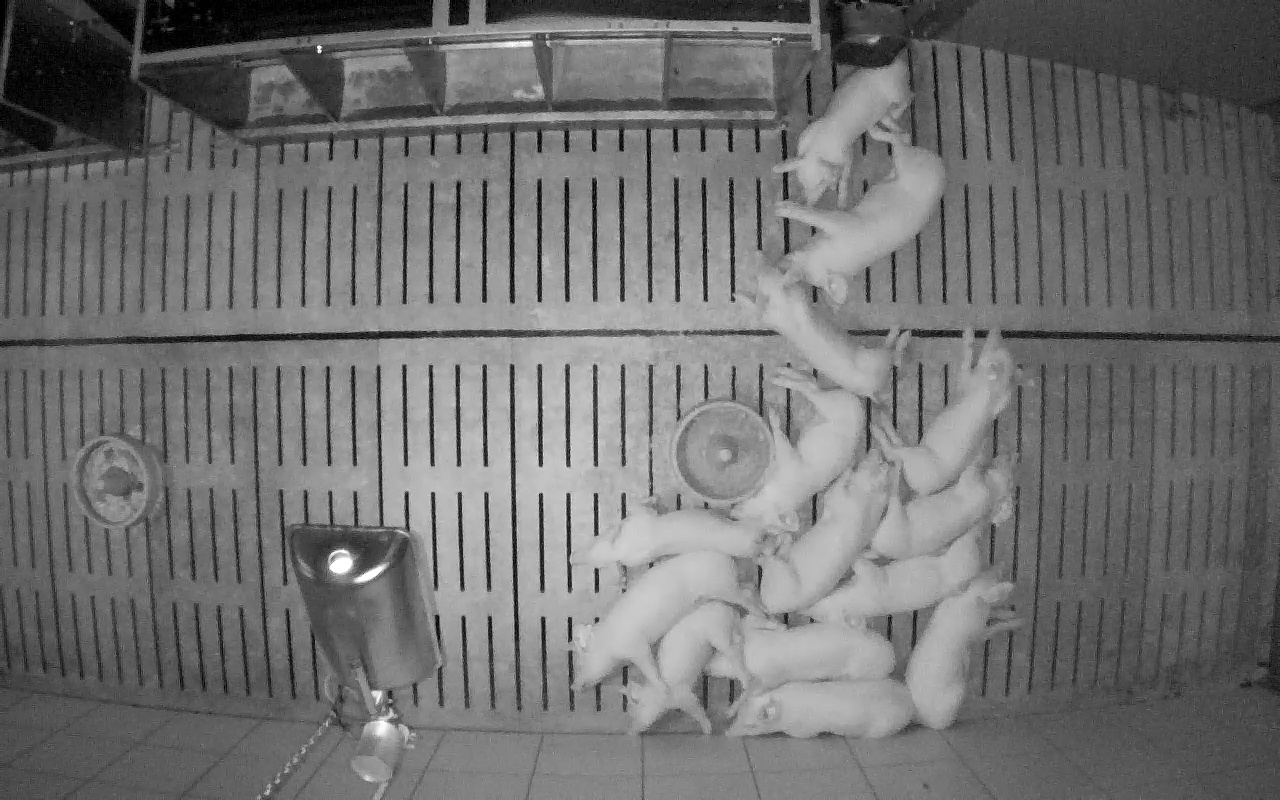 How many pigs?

14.